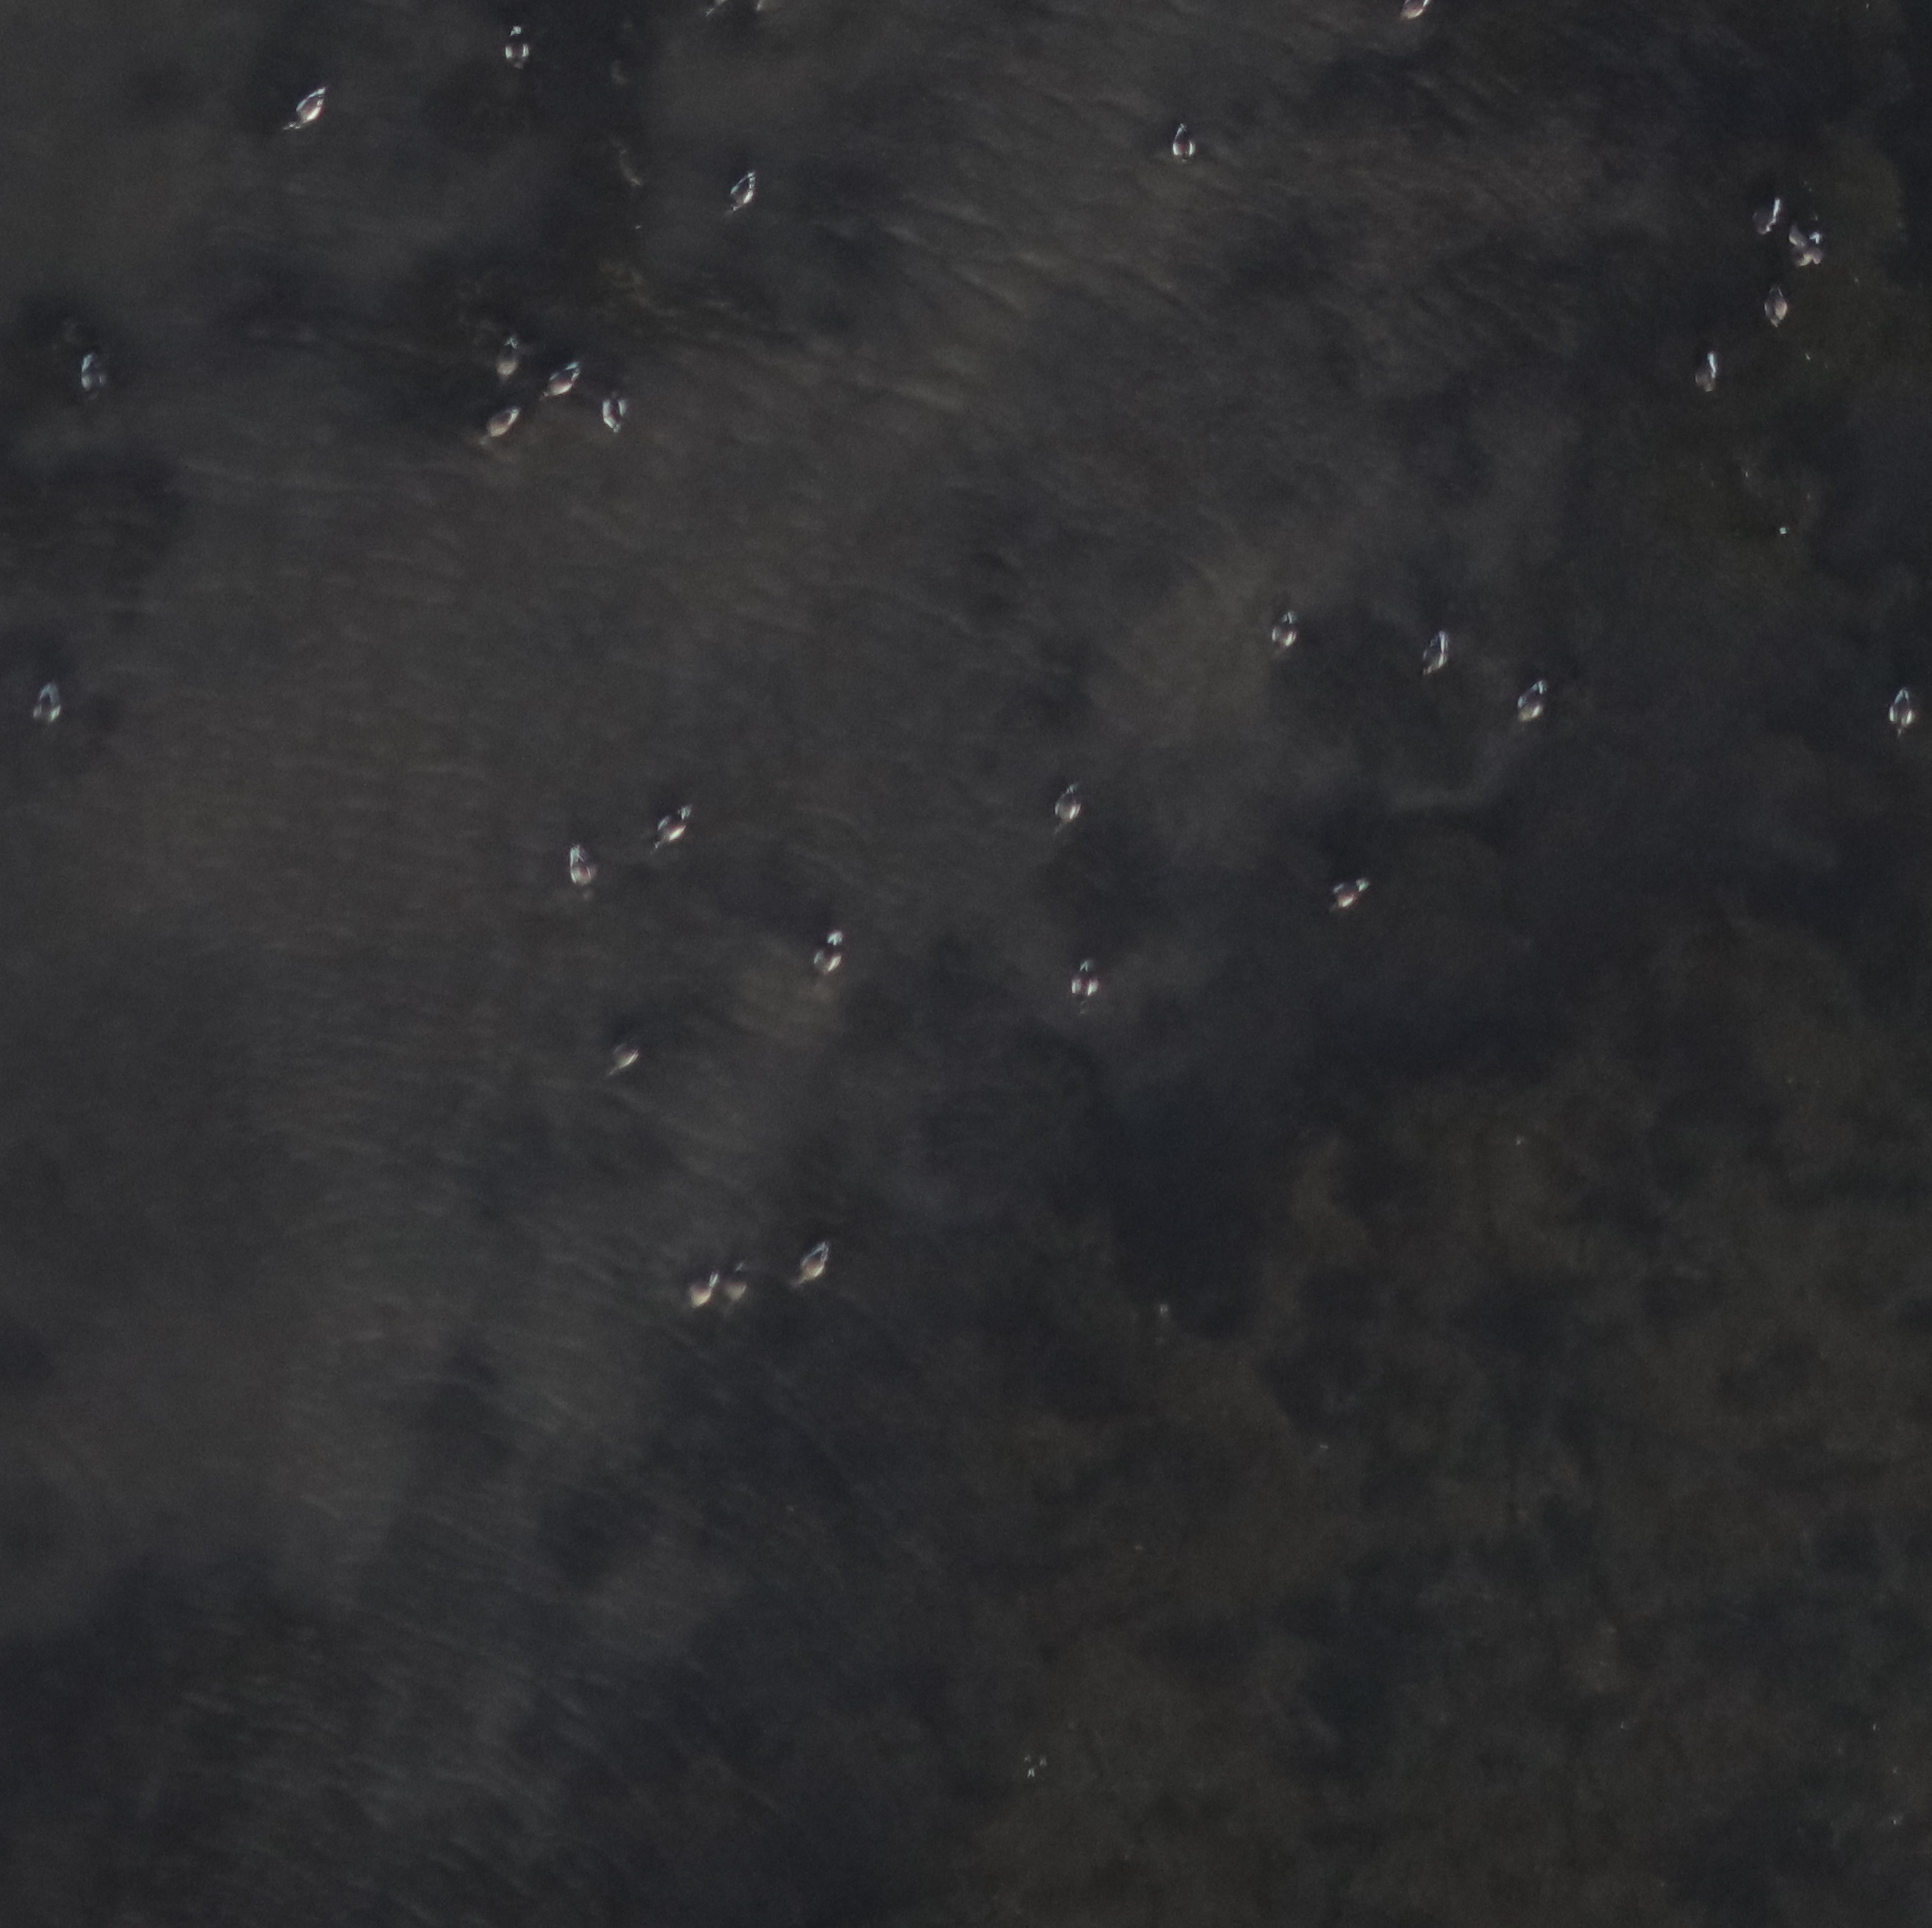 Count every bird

29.